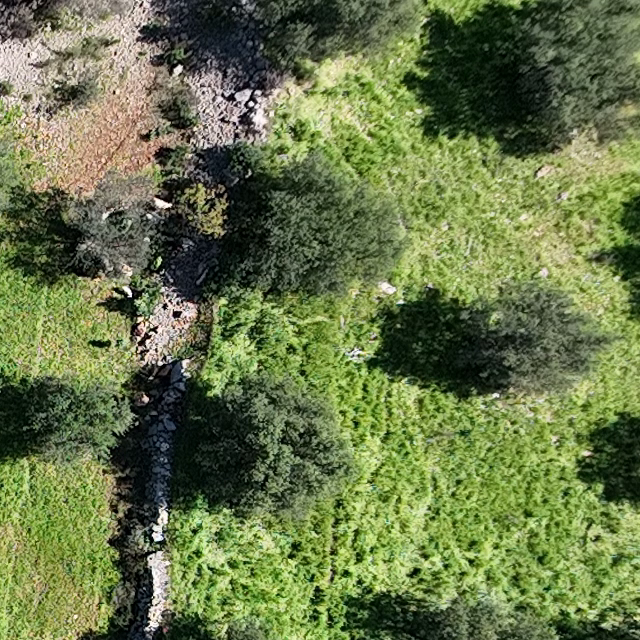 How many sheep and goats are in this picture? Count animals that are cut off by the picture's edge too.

14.